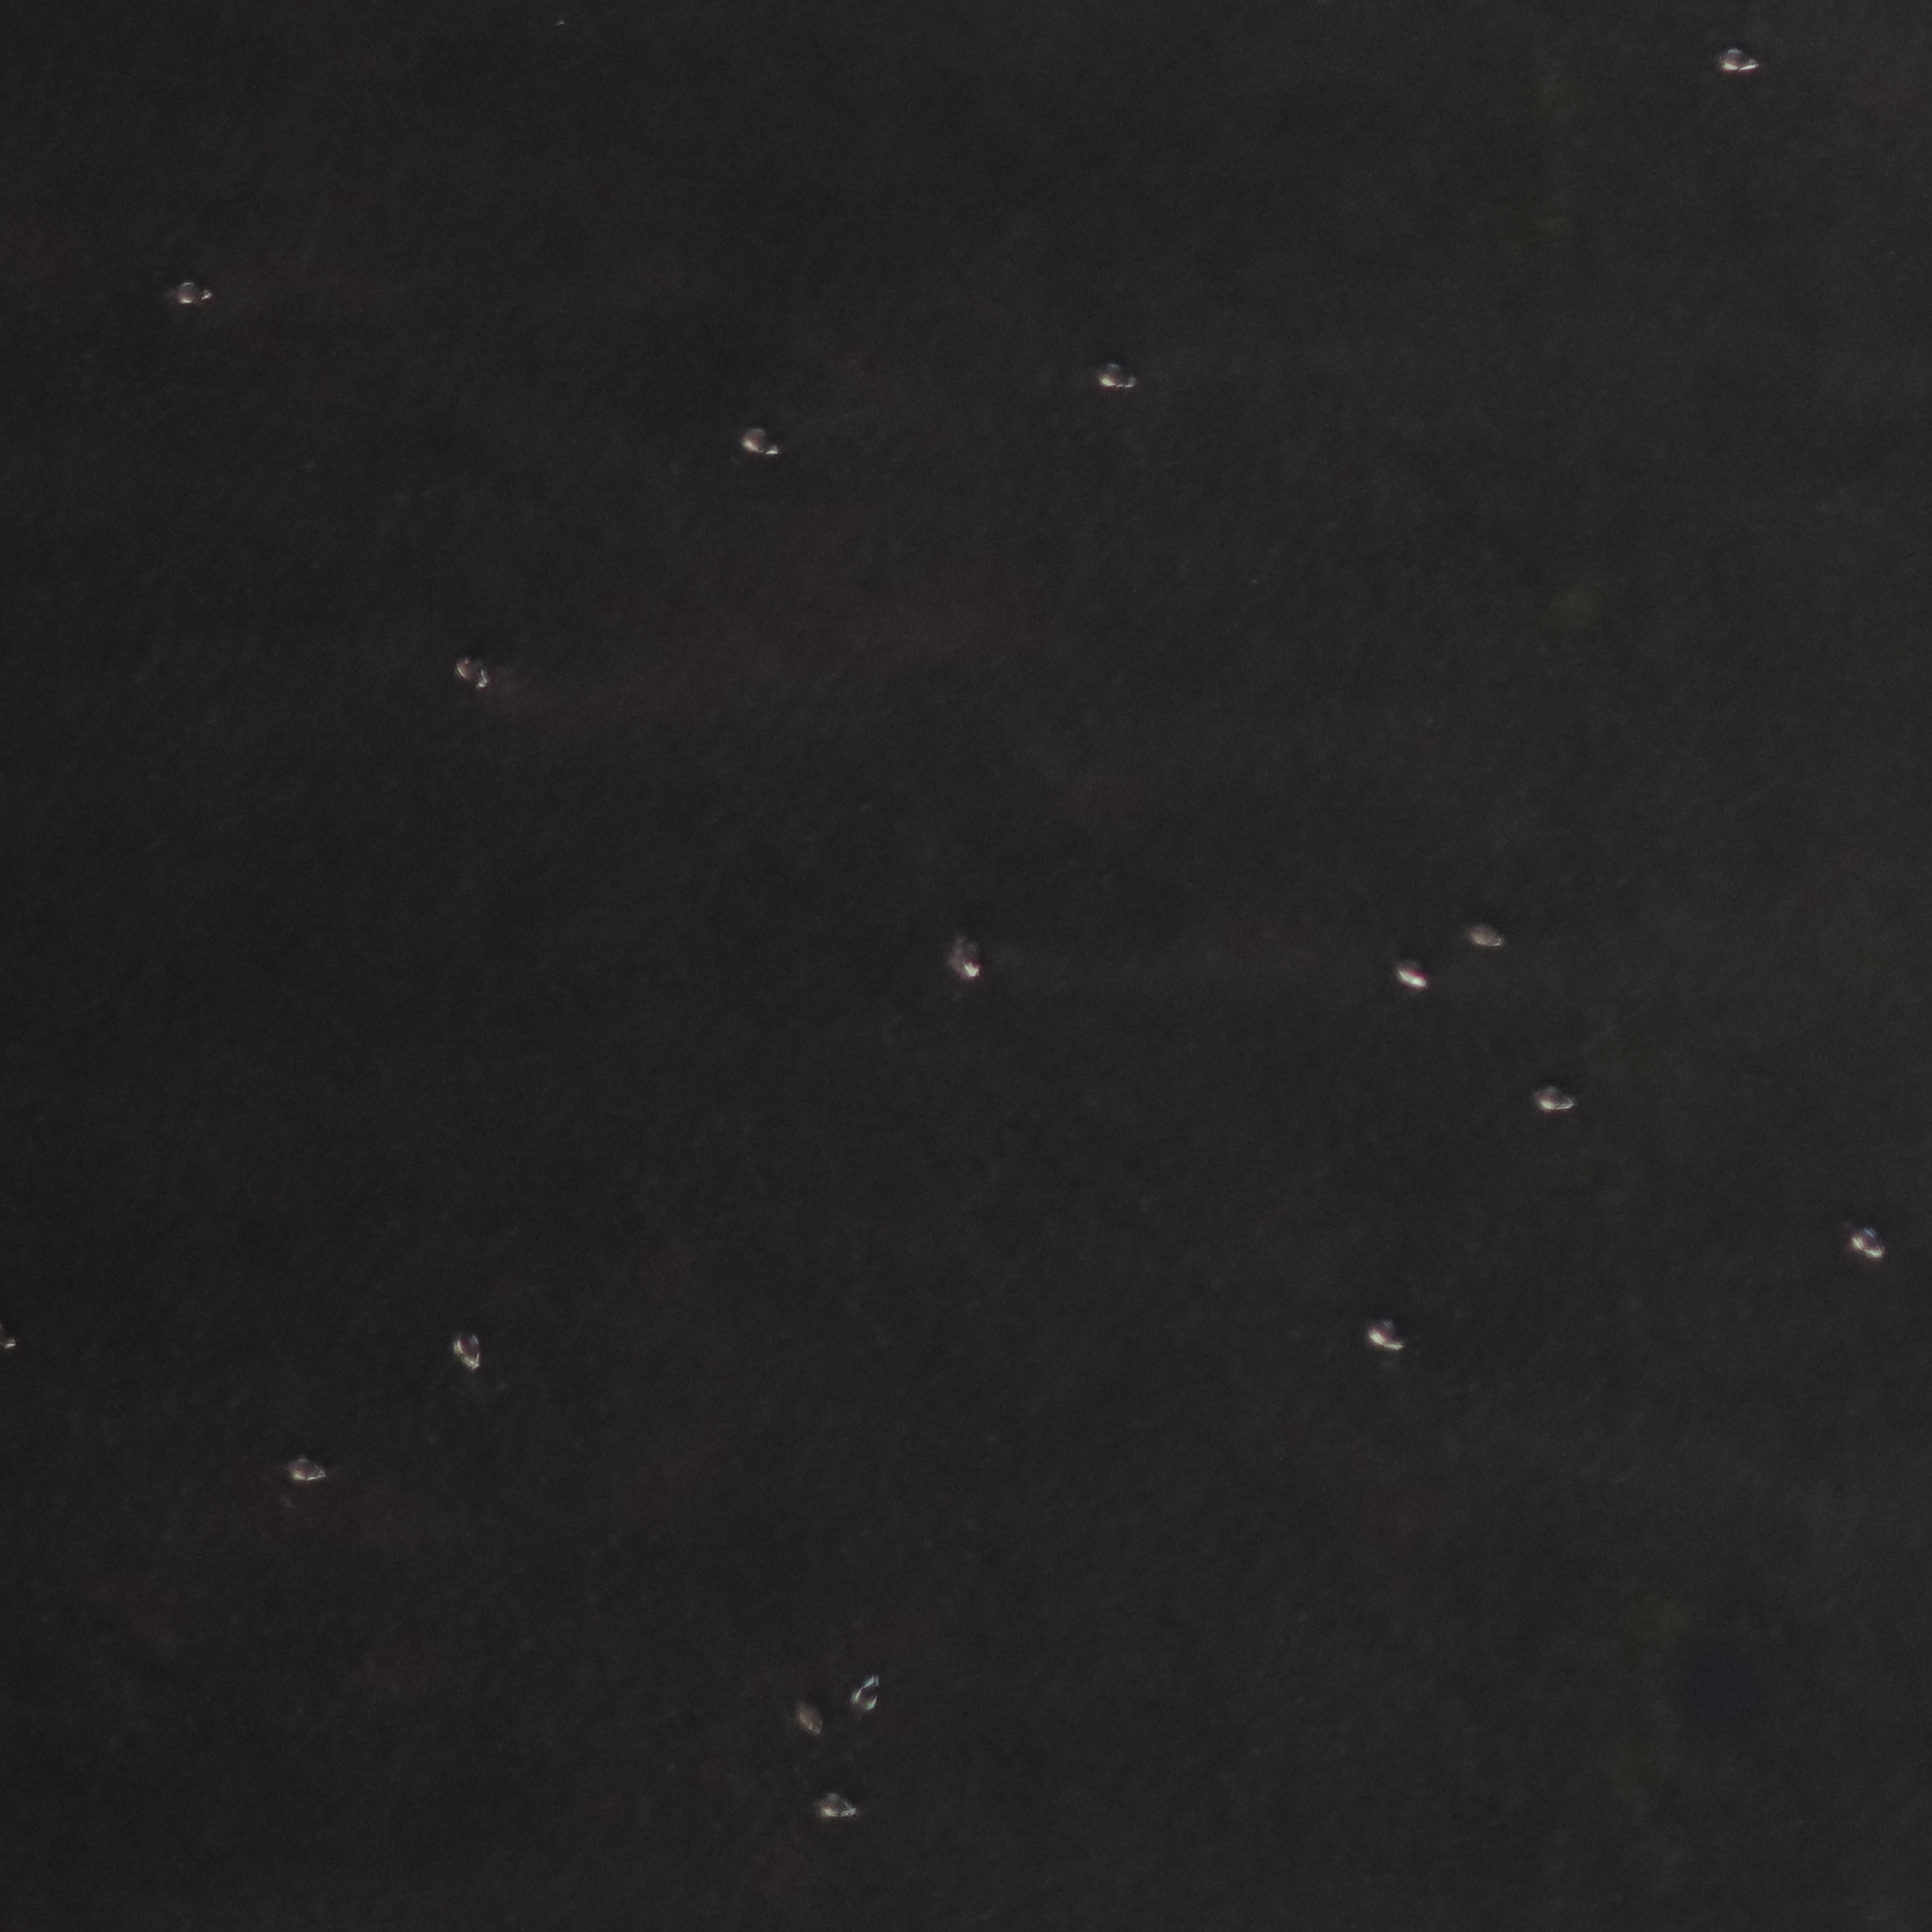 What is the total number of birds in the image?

16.